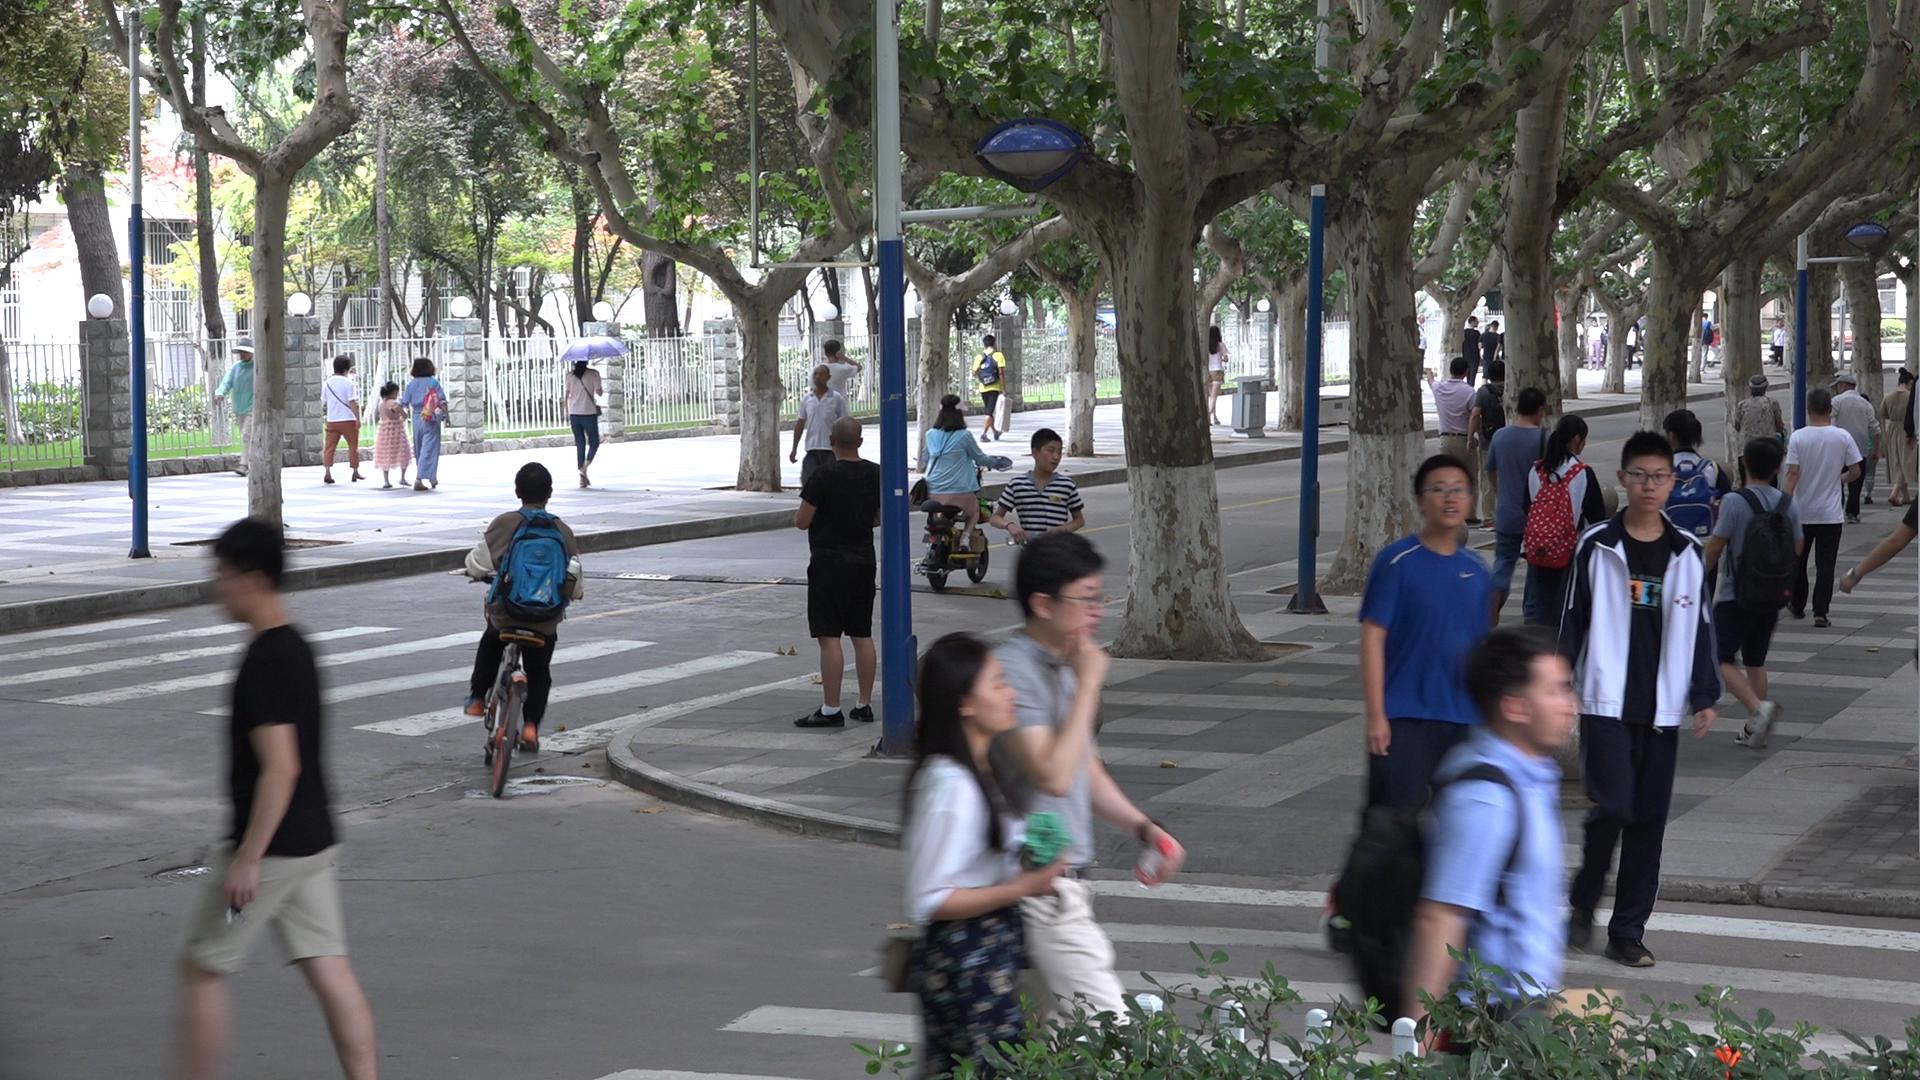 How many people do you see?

41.